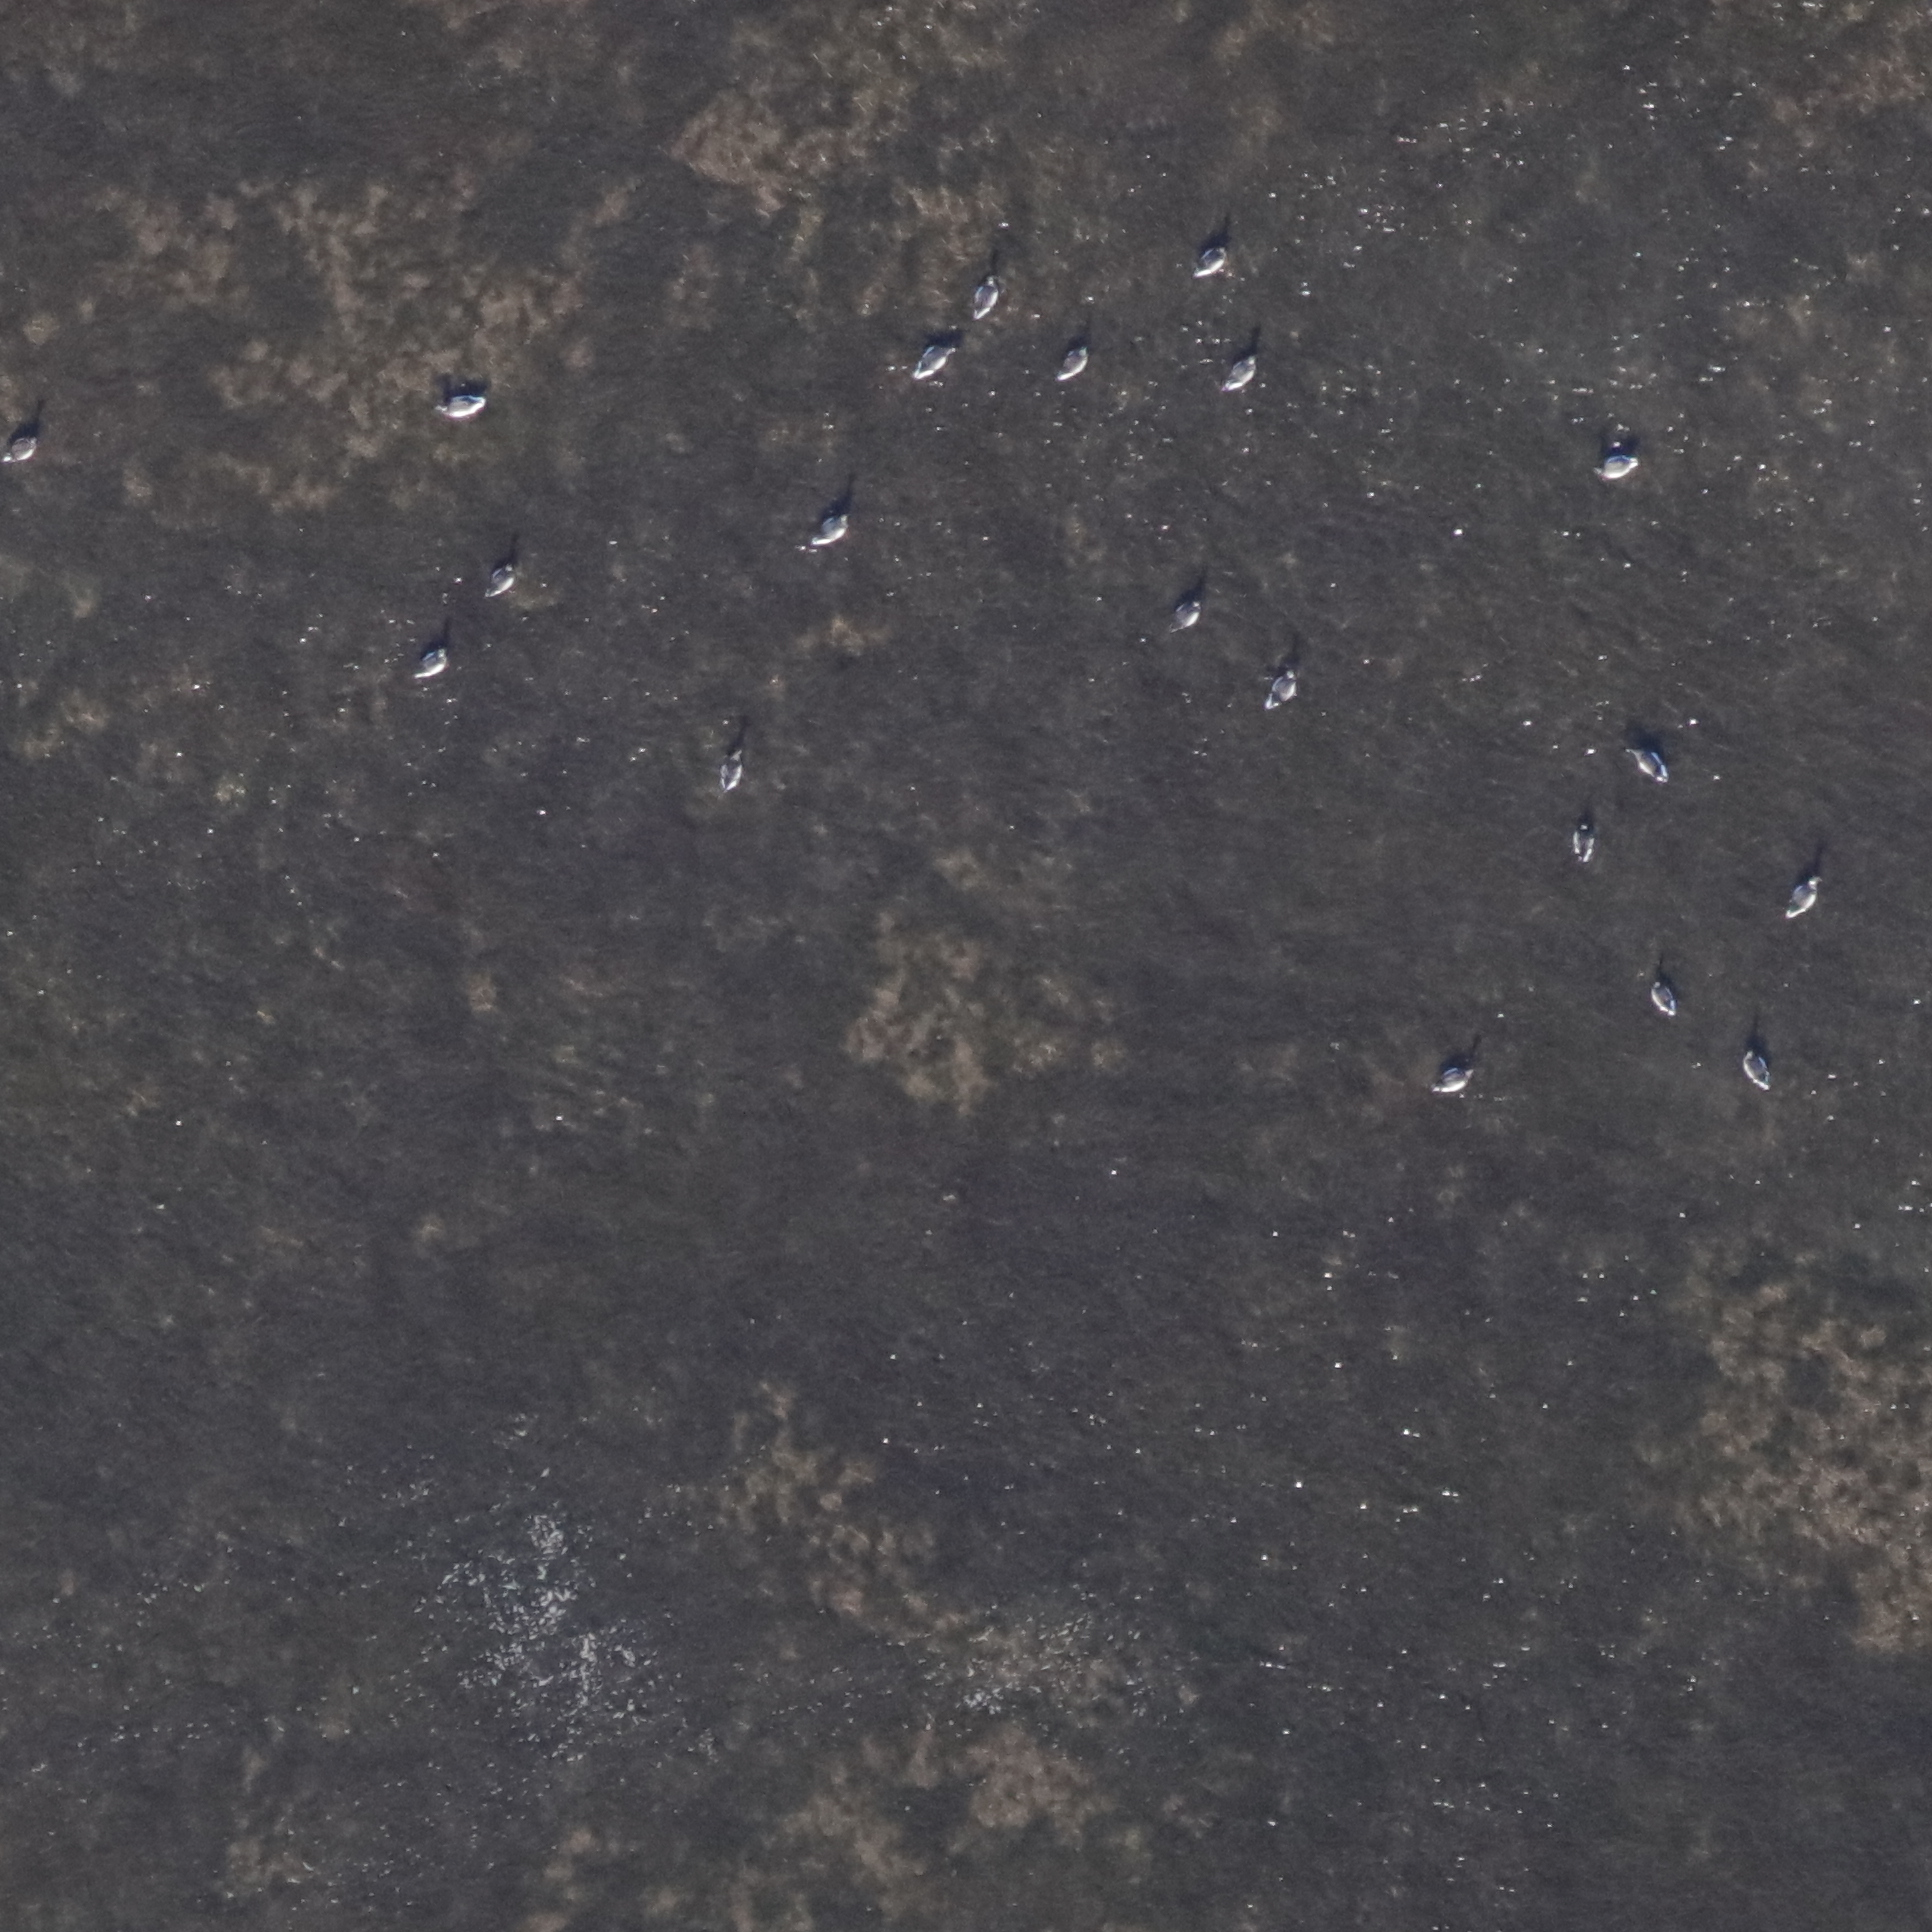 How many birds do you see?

20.